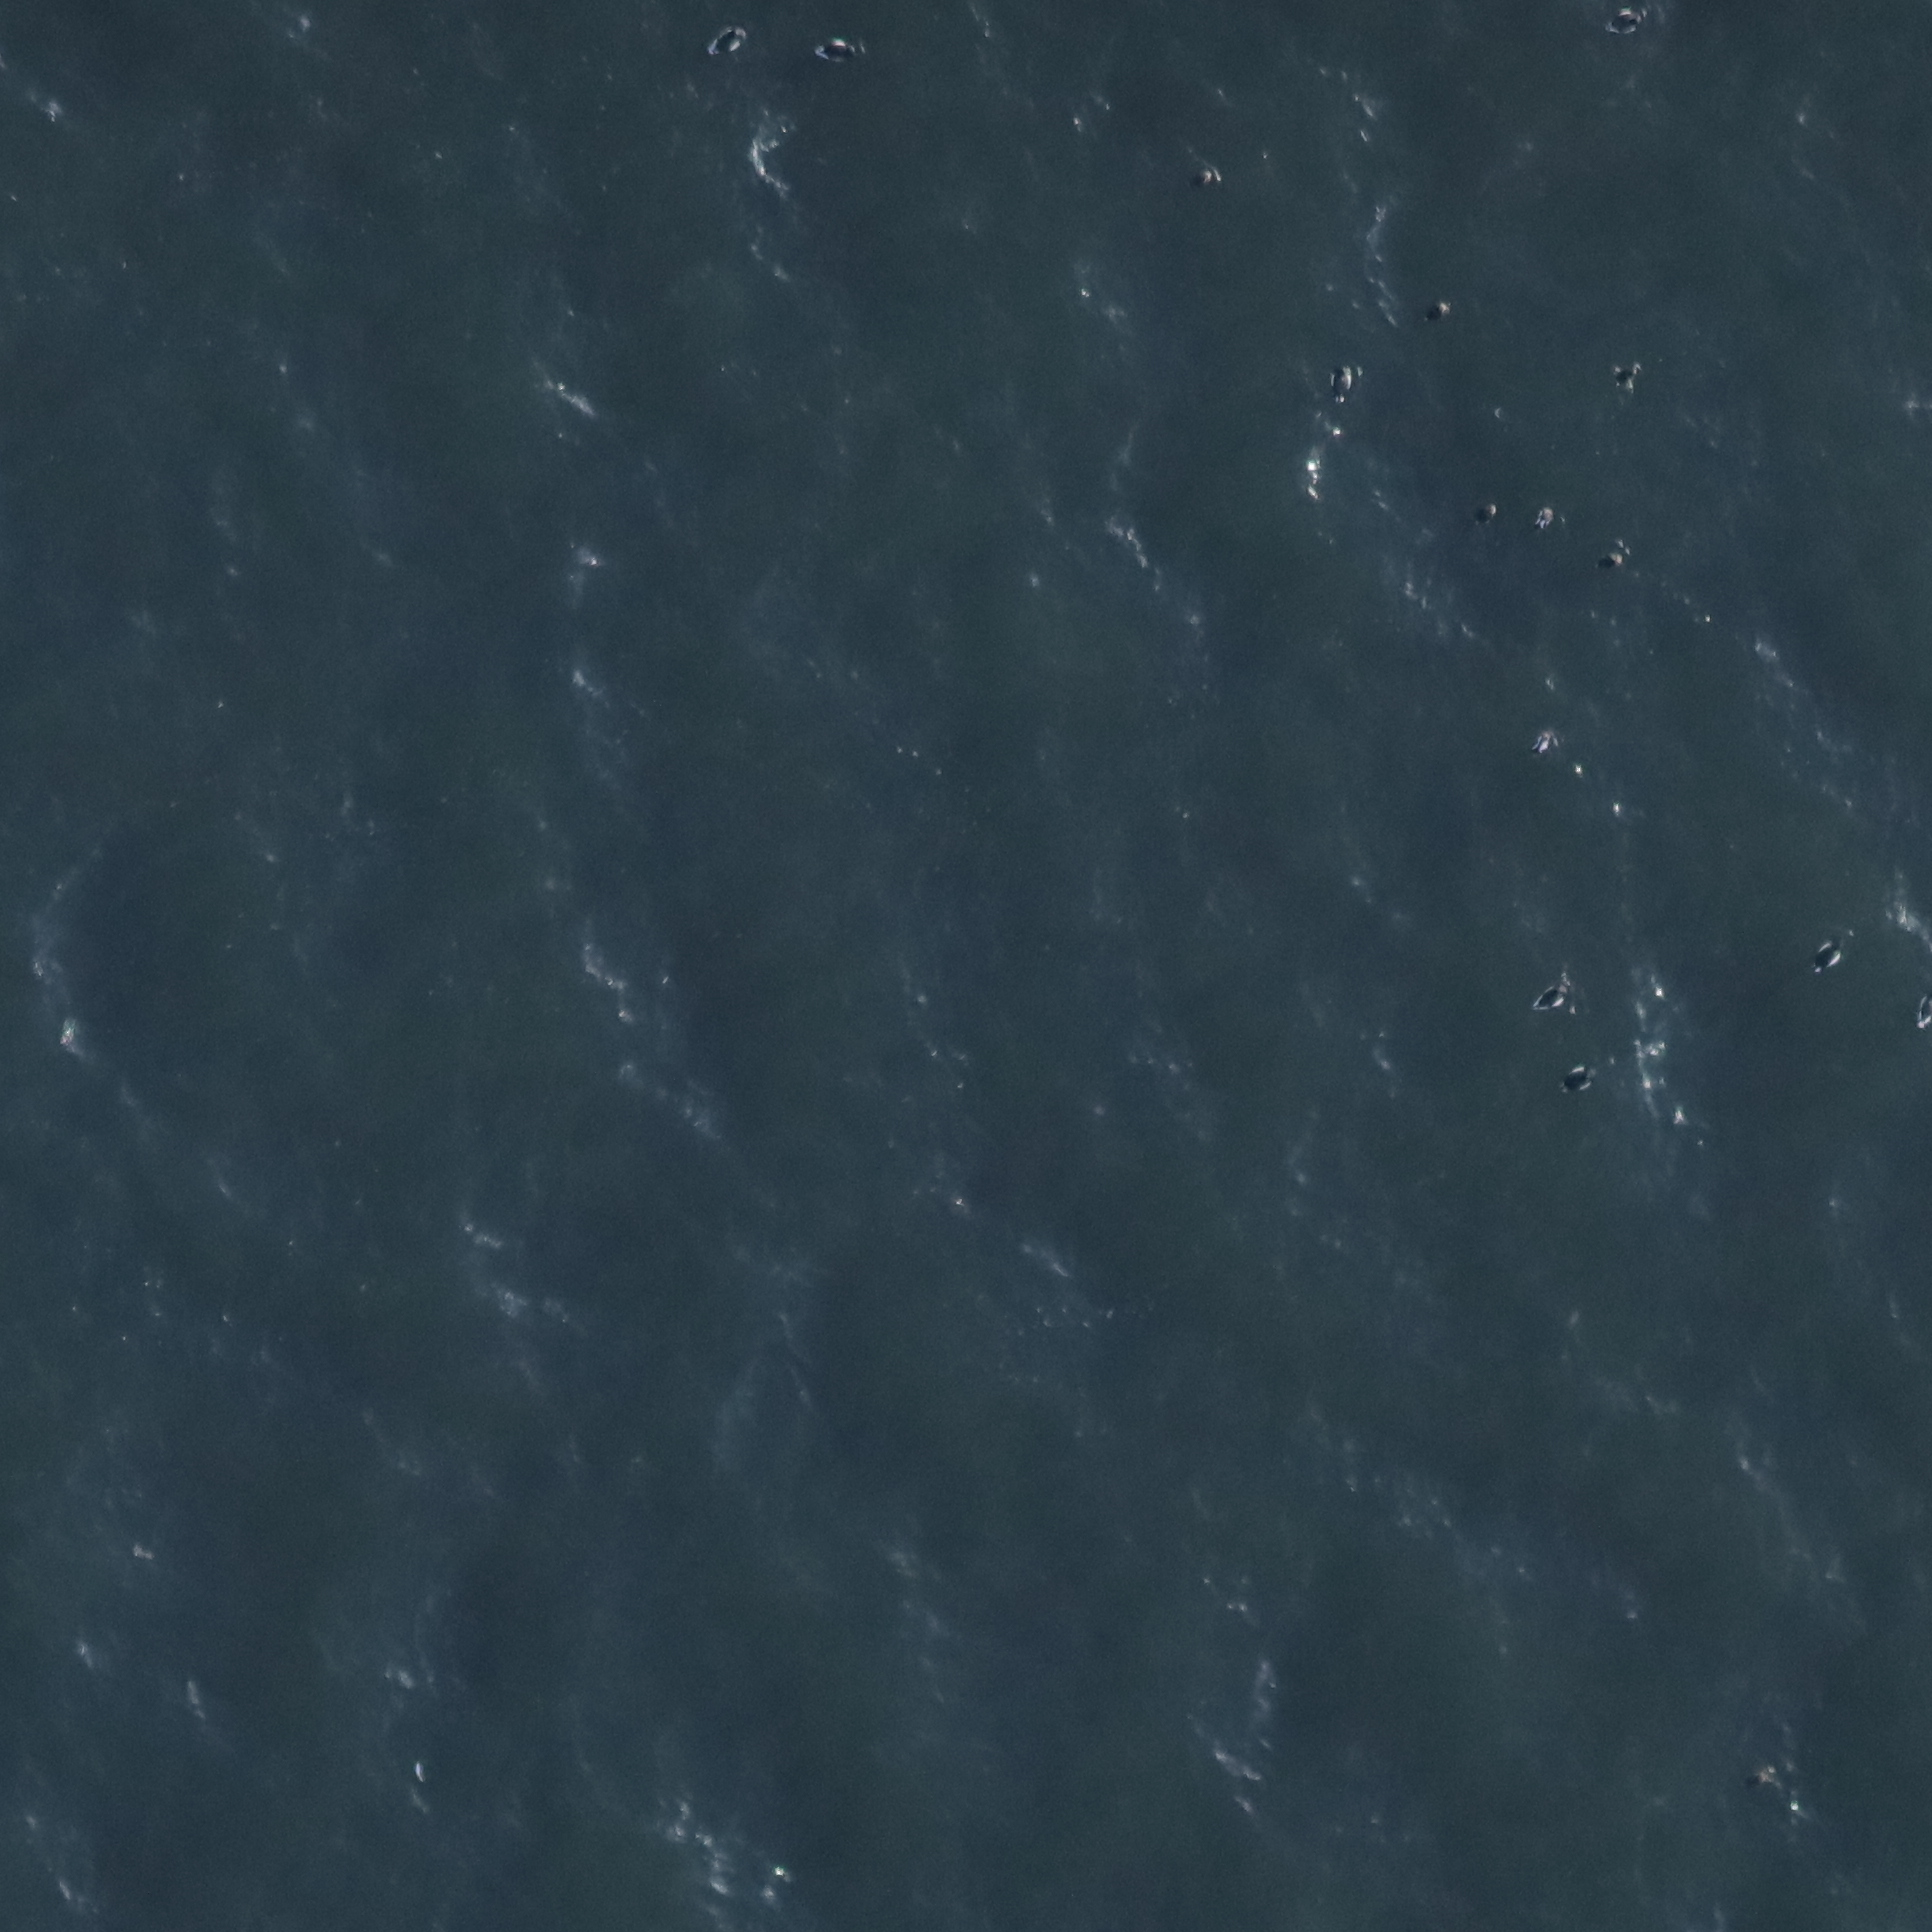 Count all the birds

14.